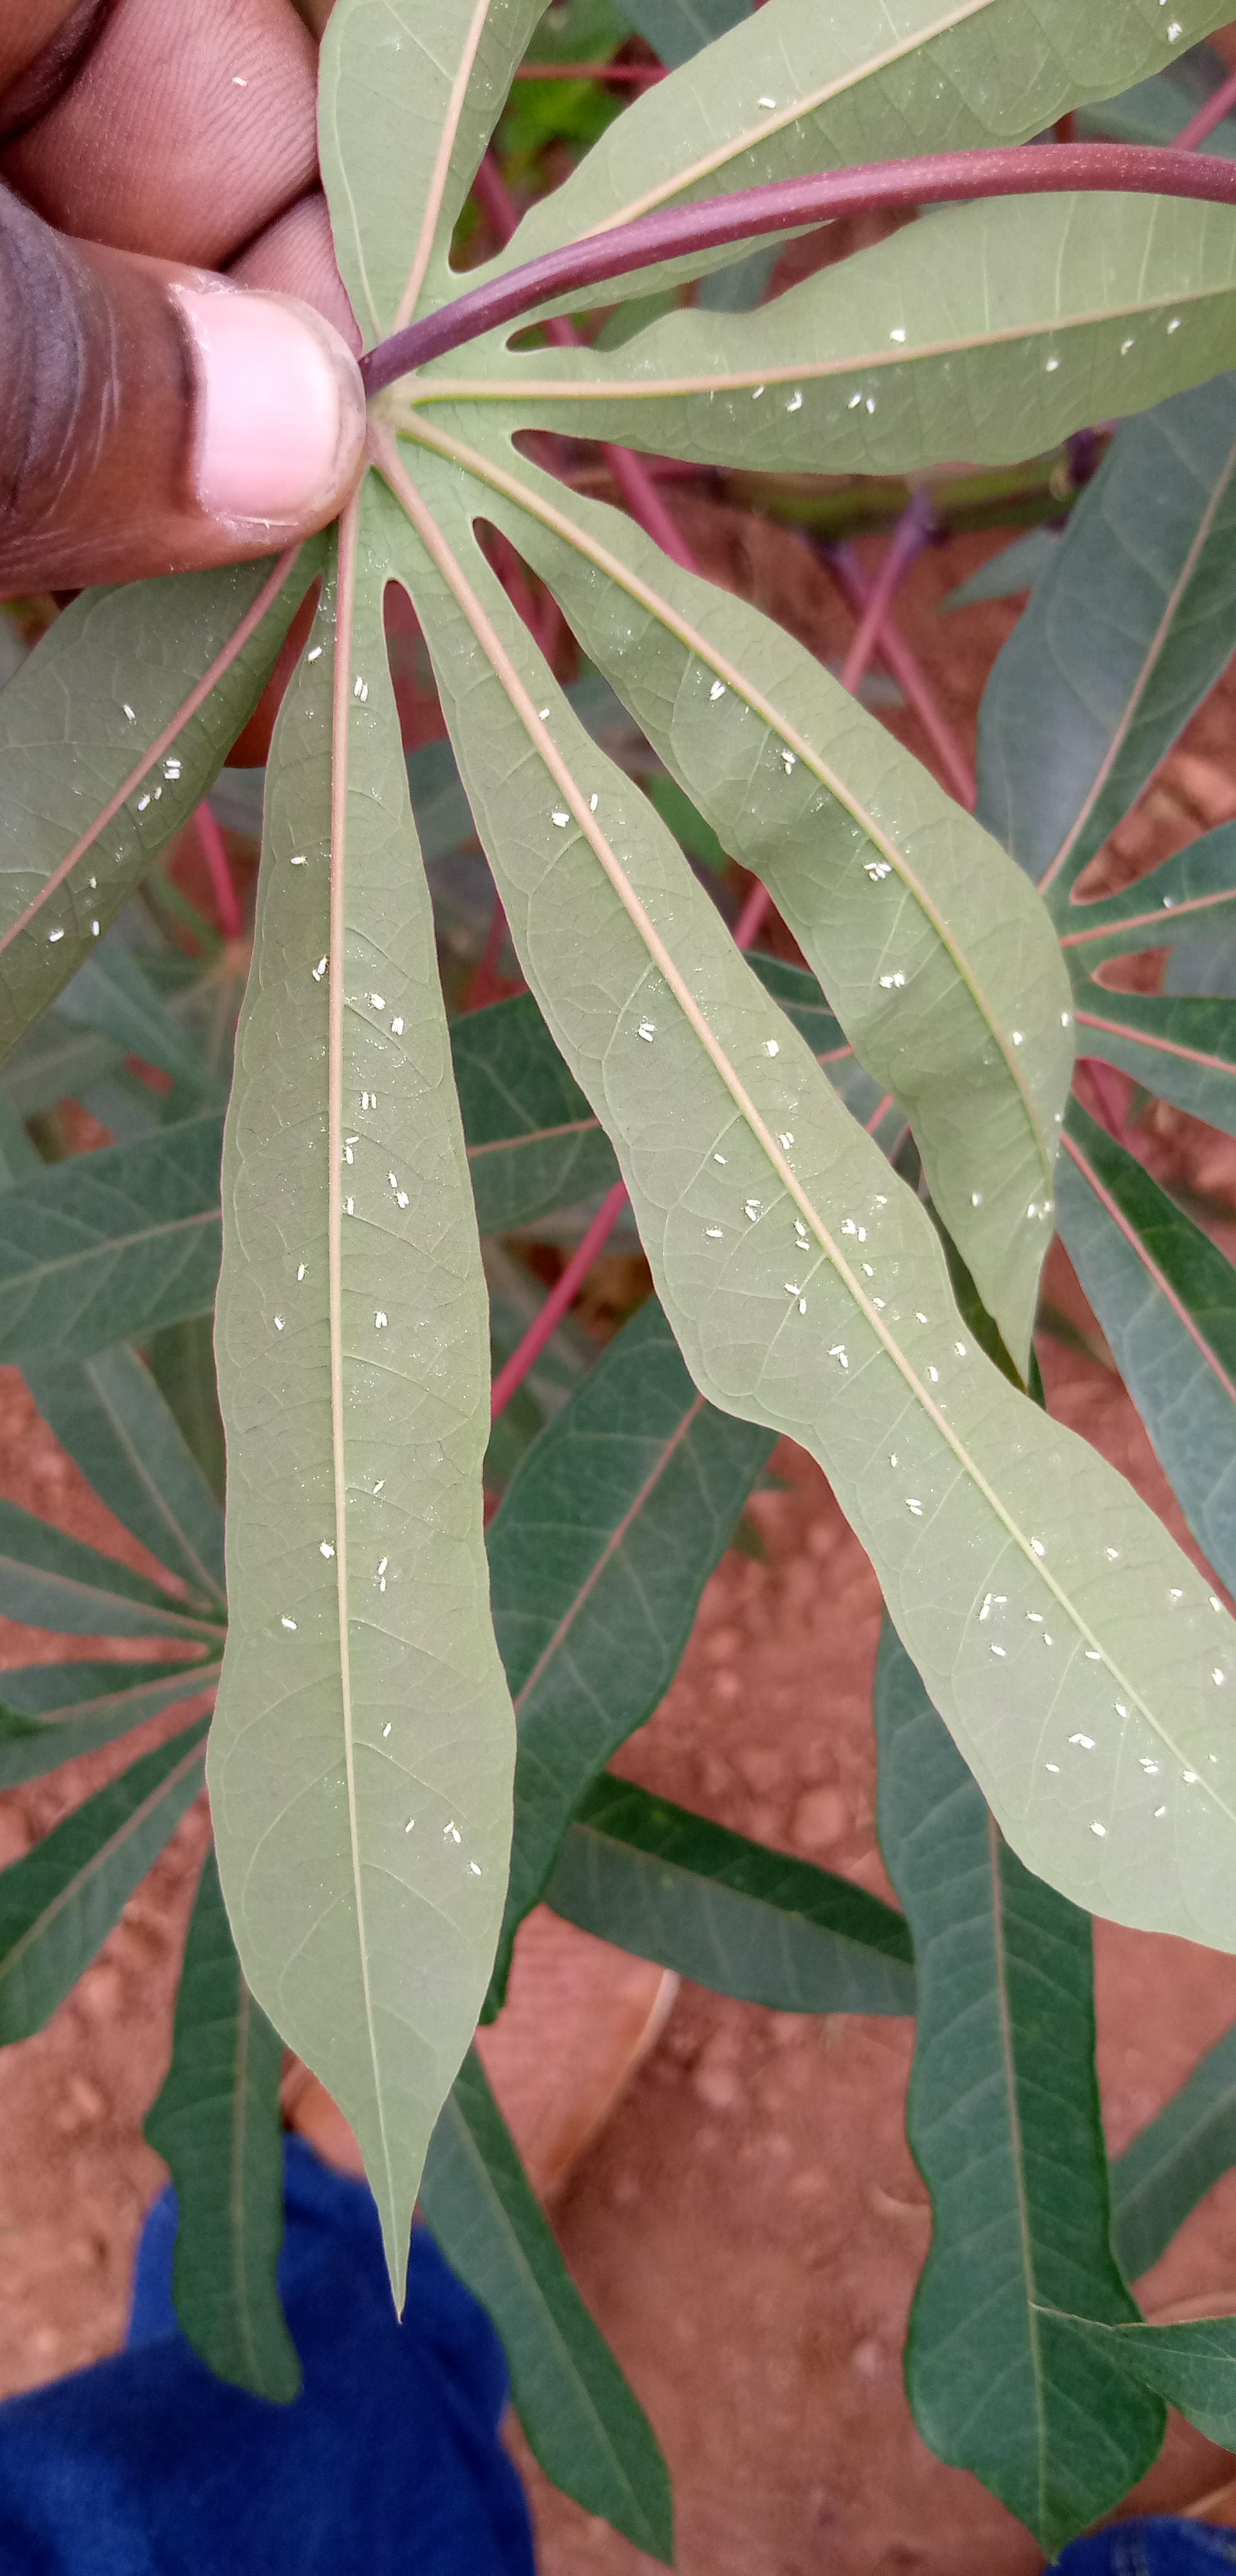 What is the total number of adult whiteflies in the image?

127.